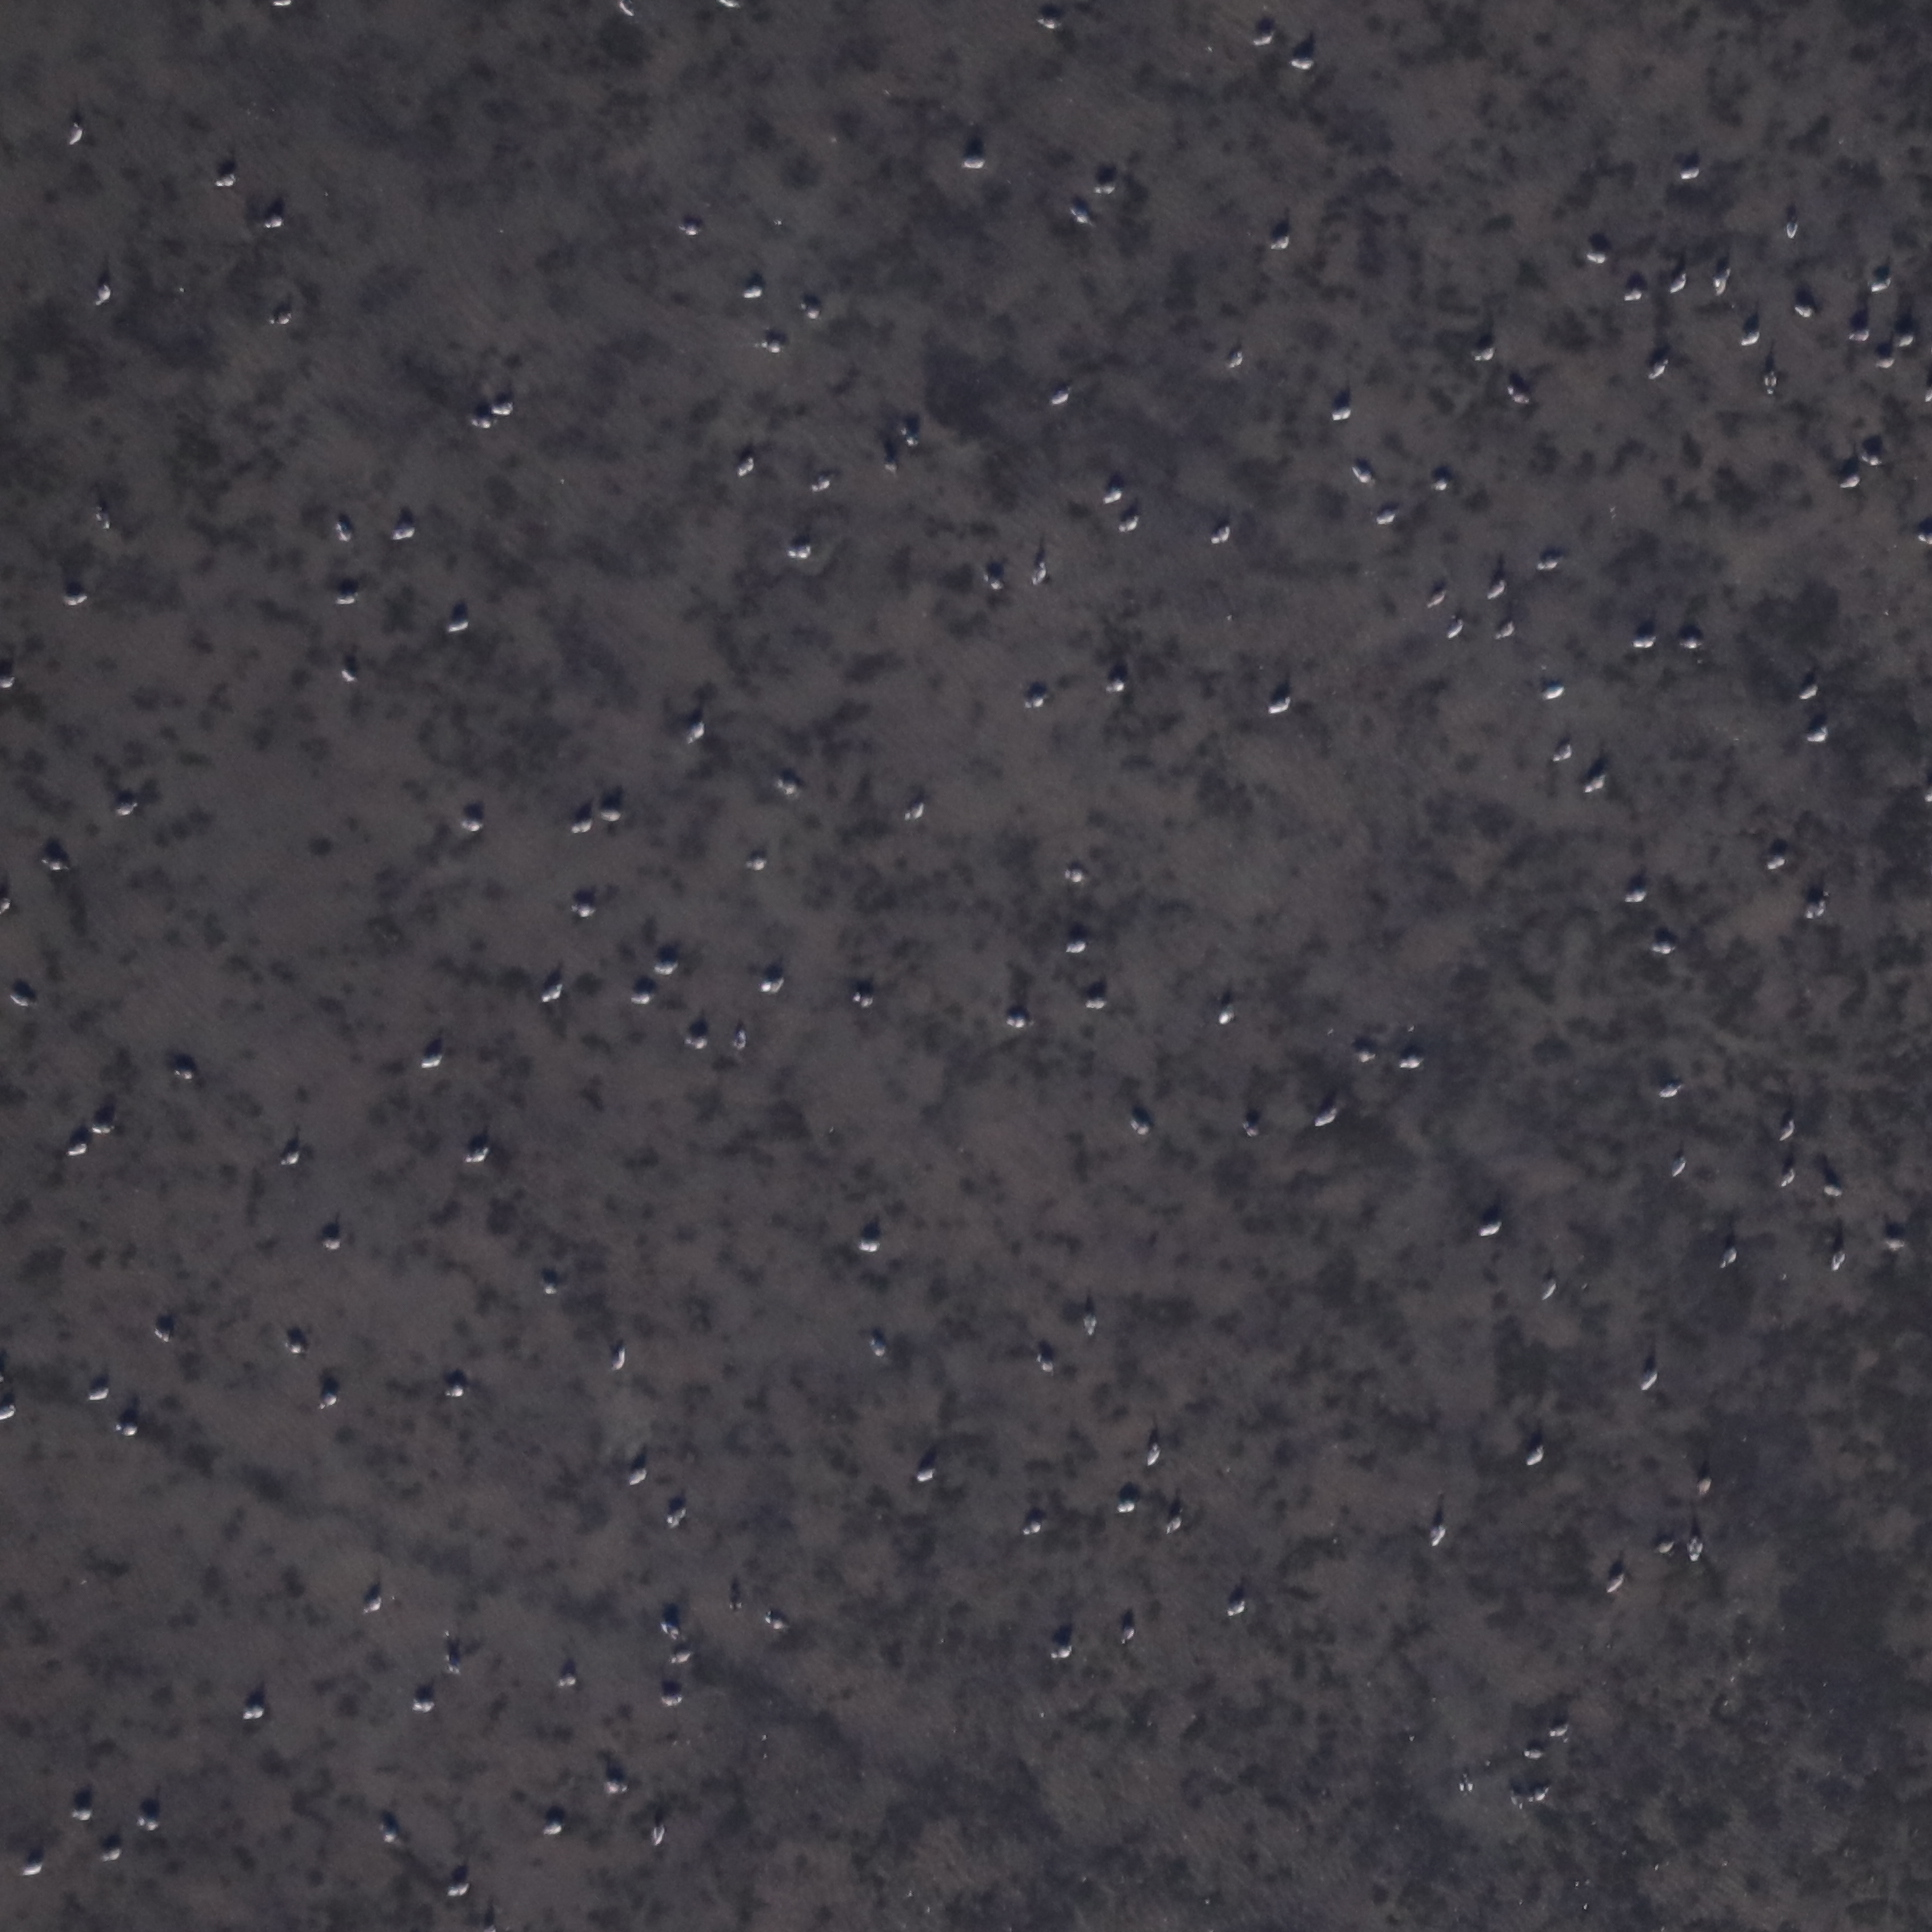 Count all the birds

184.